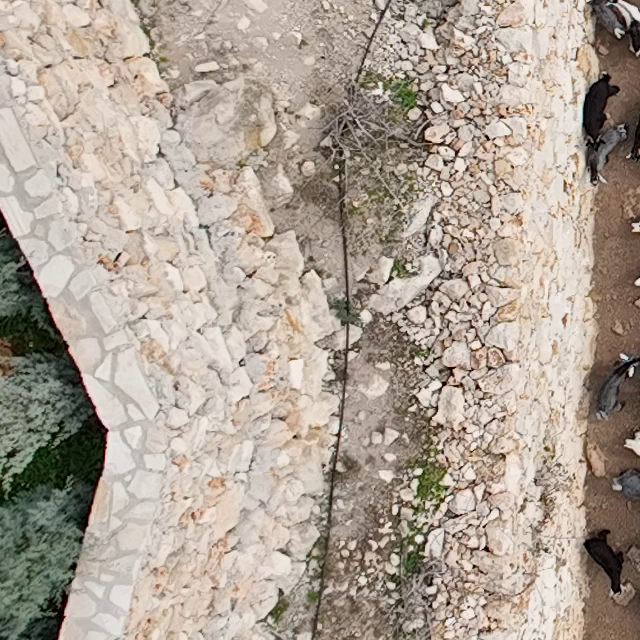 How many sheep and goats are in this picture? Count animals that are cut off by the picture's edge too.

11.